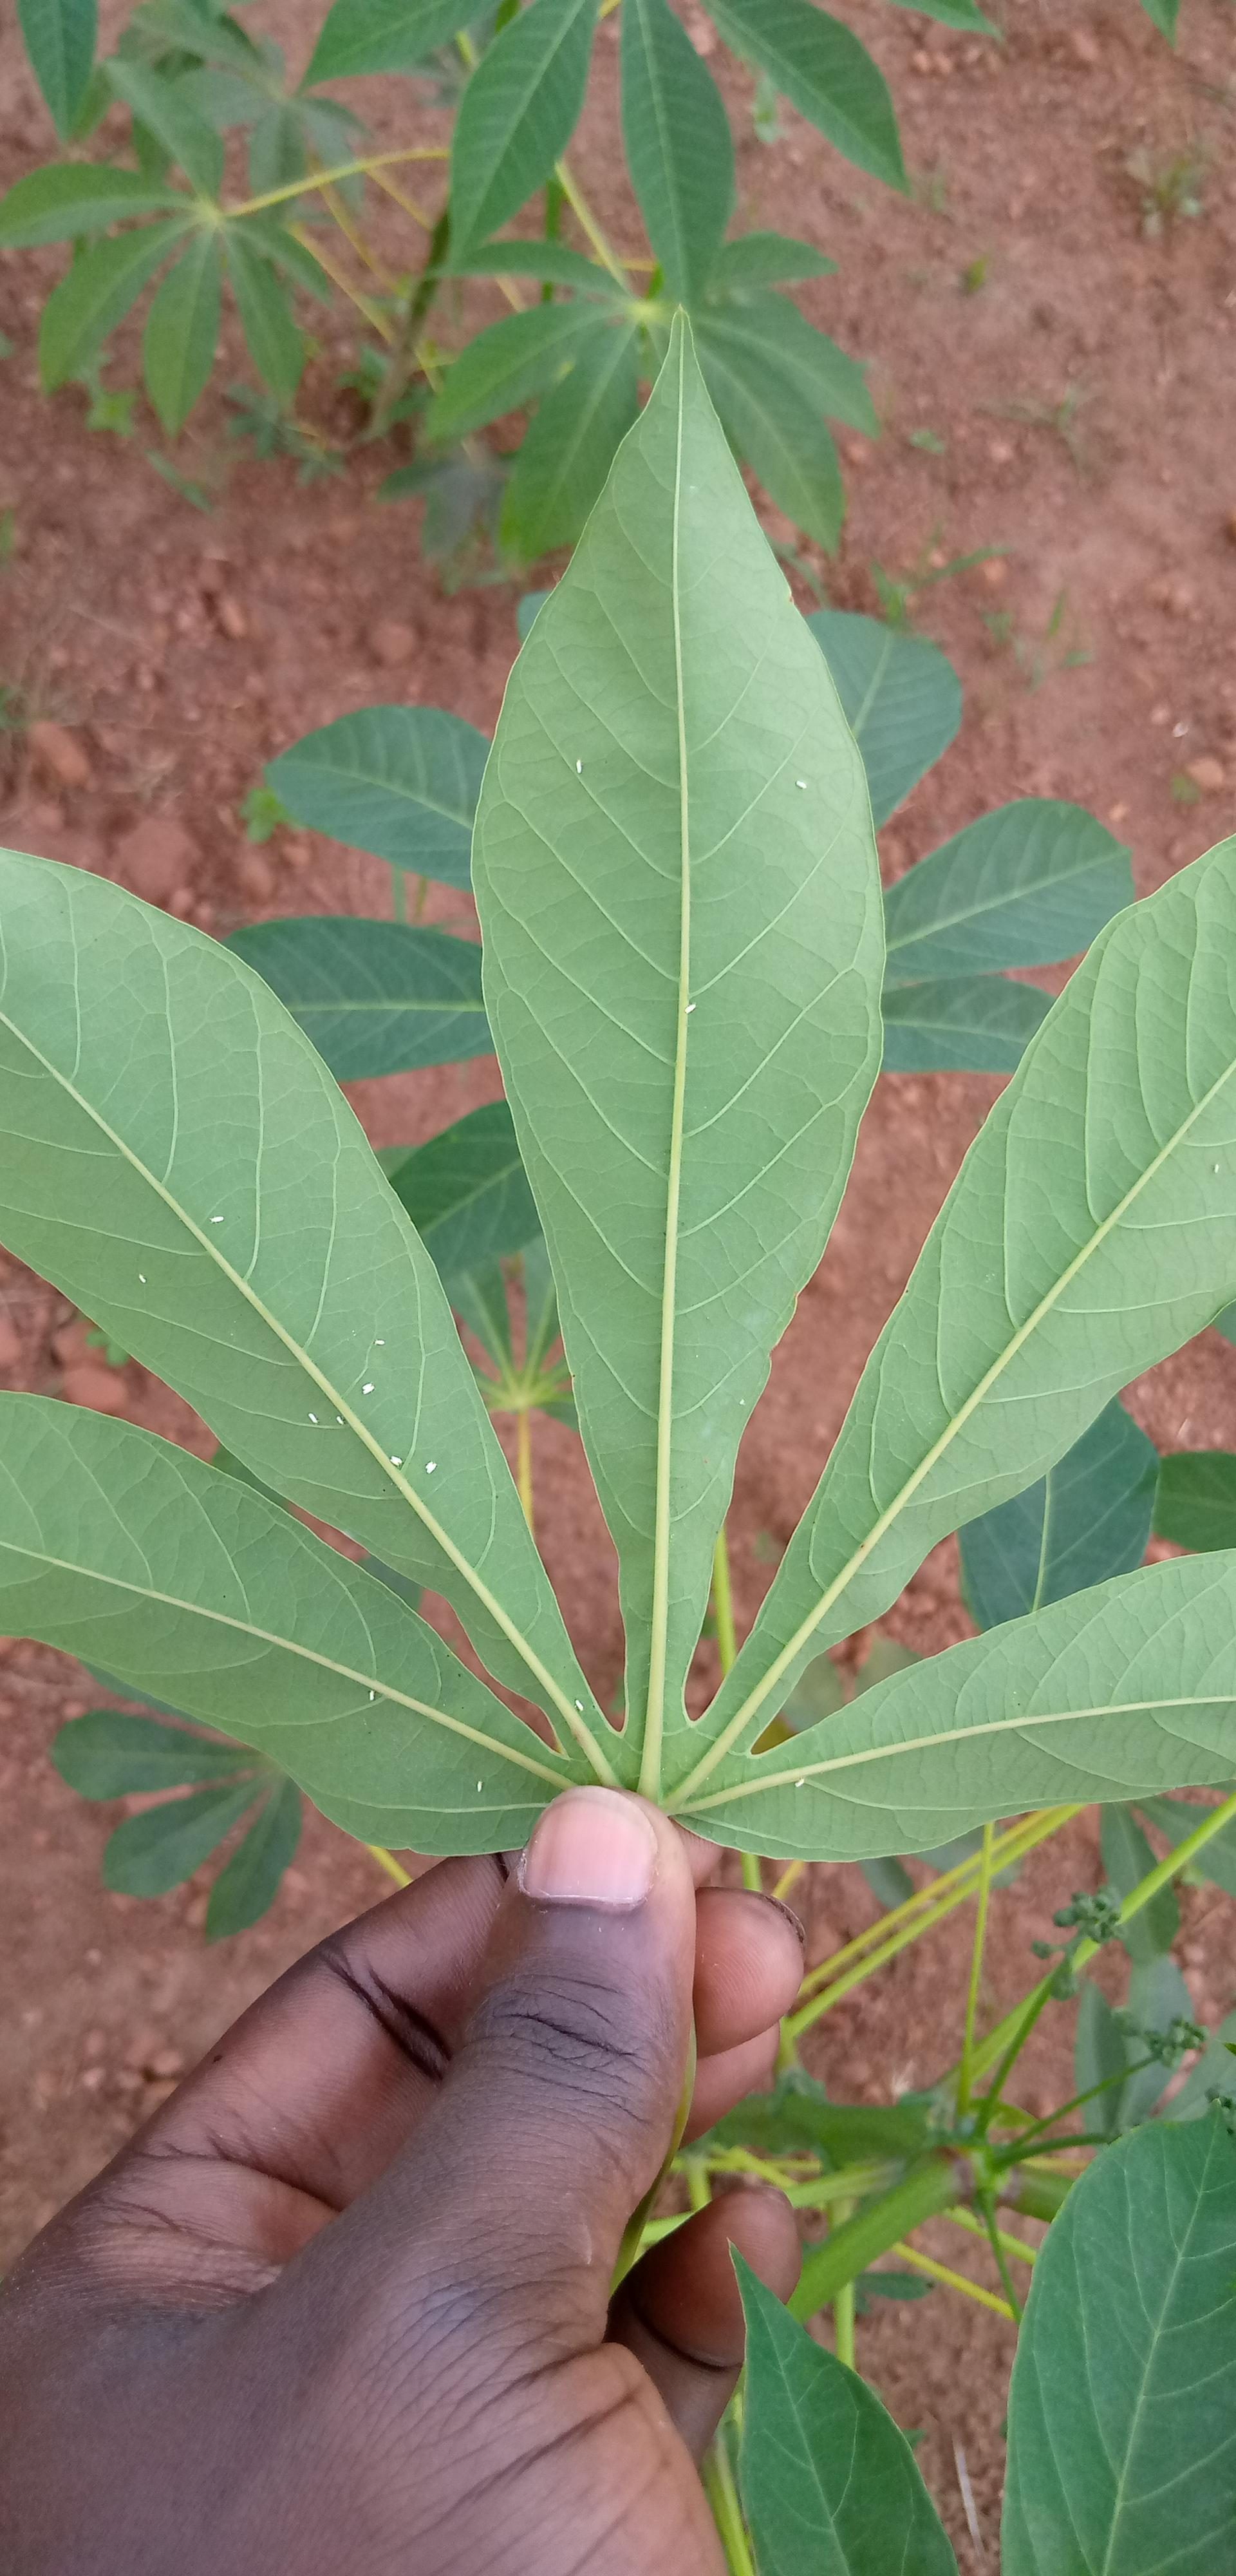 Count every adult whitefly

19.